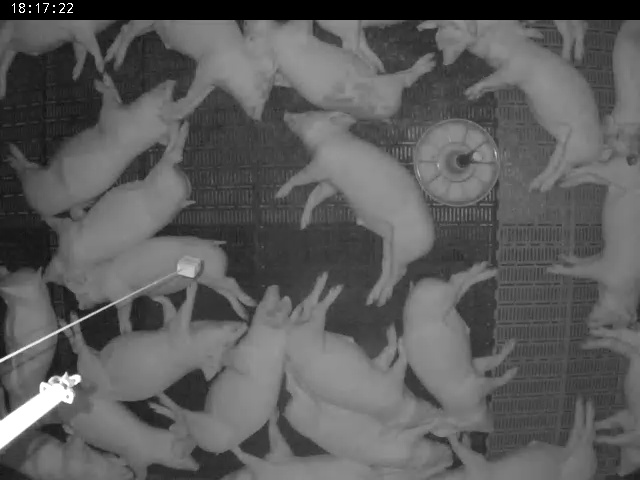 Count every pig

23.